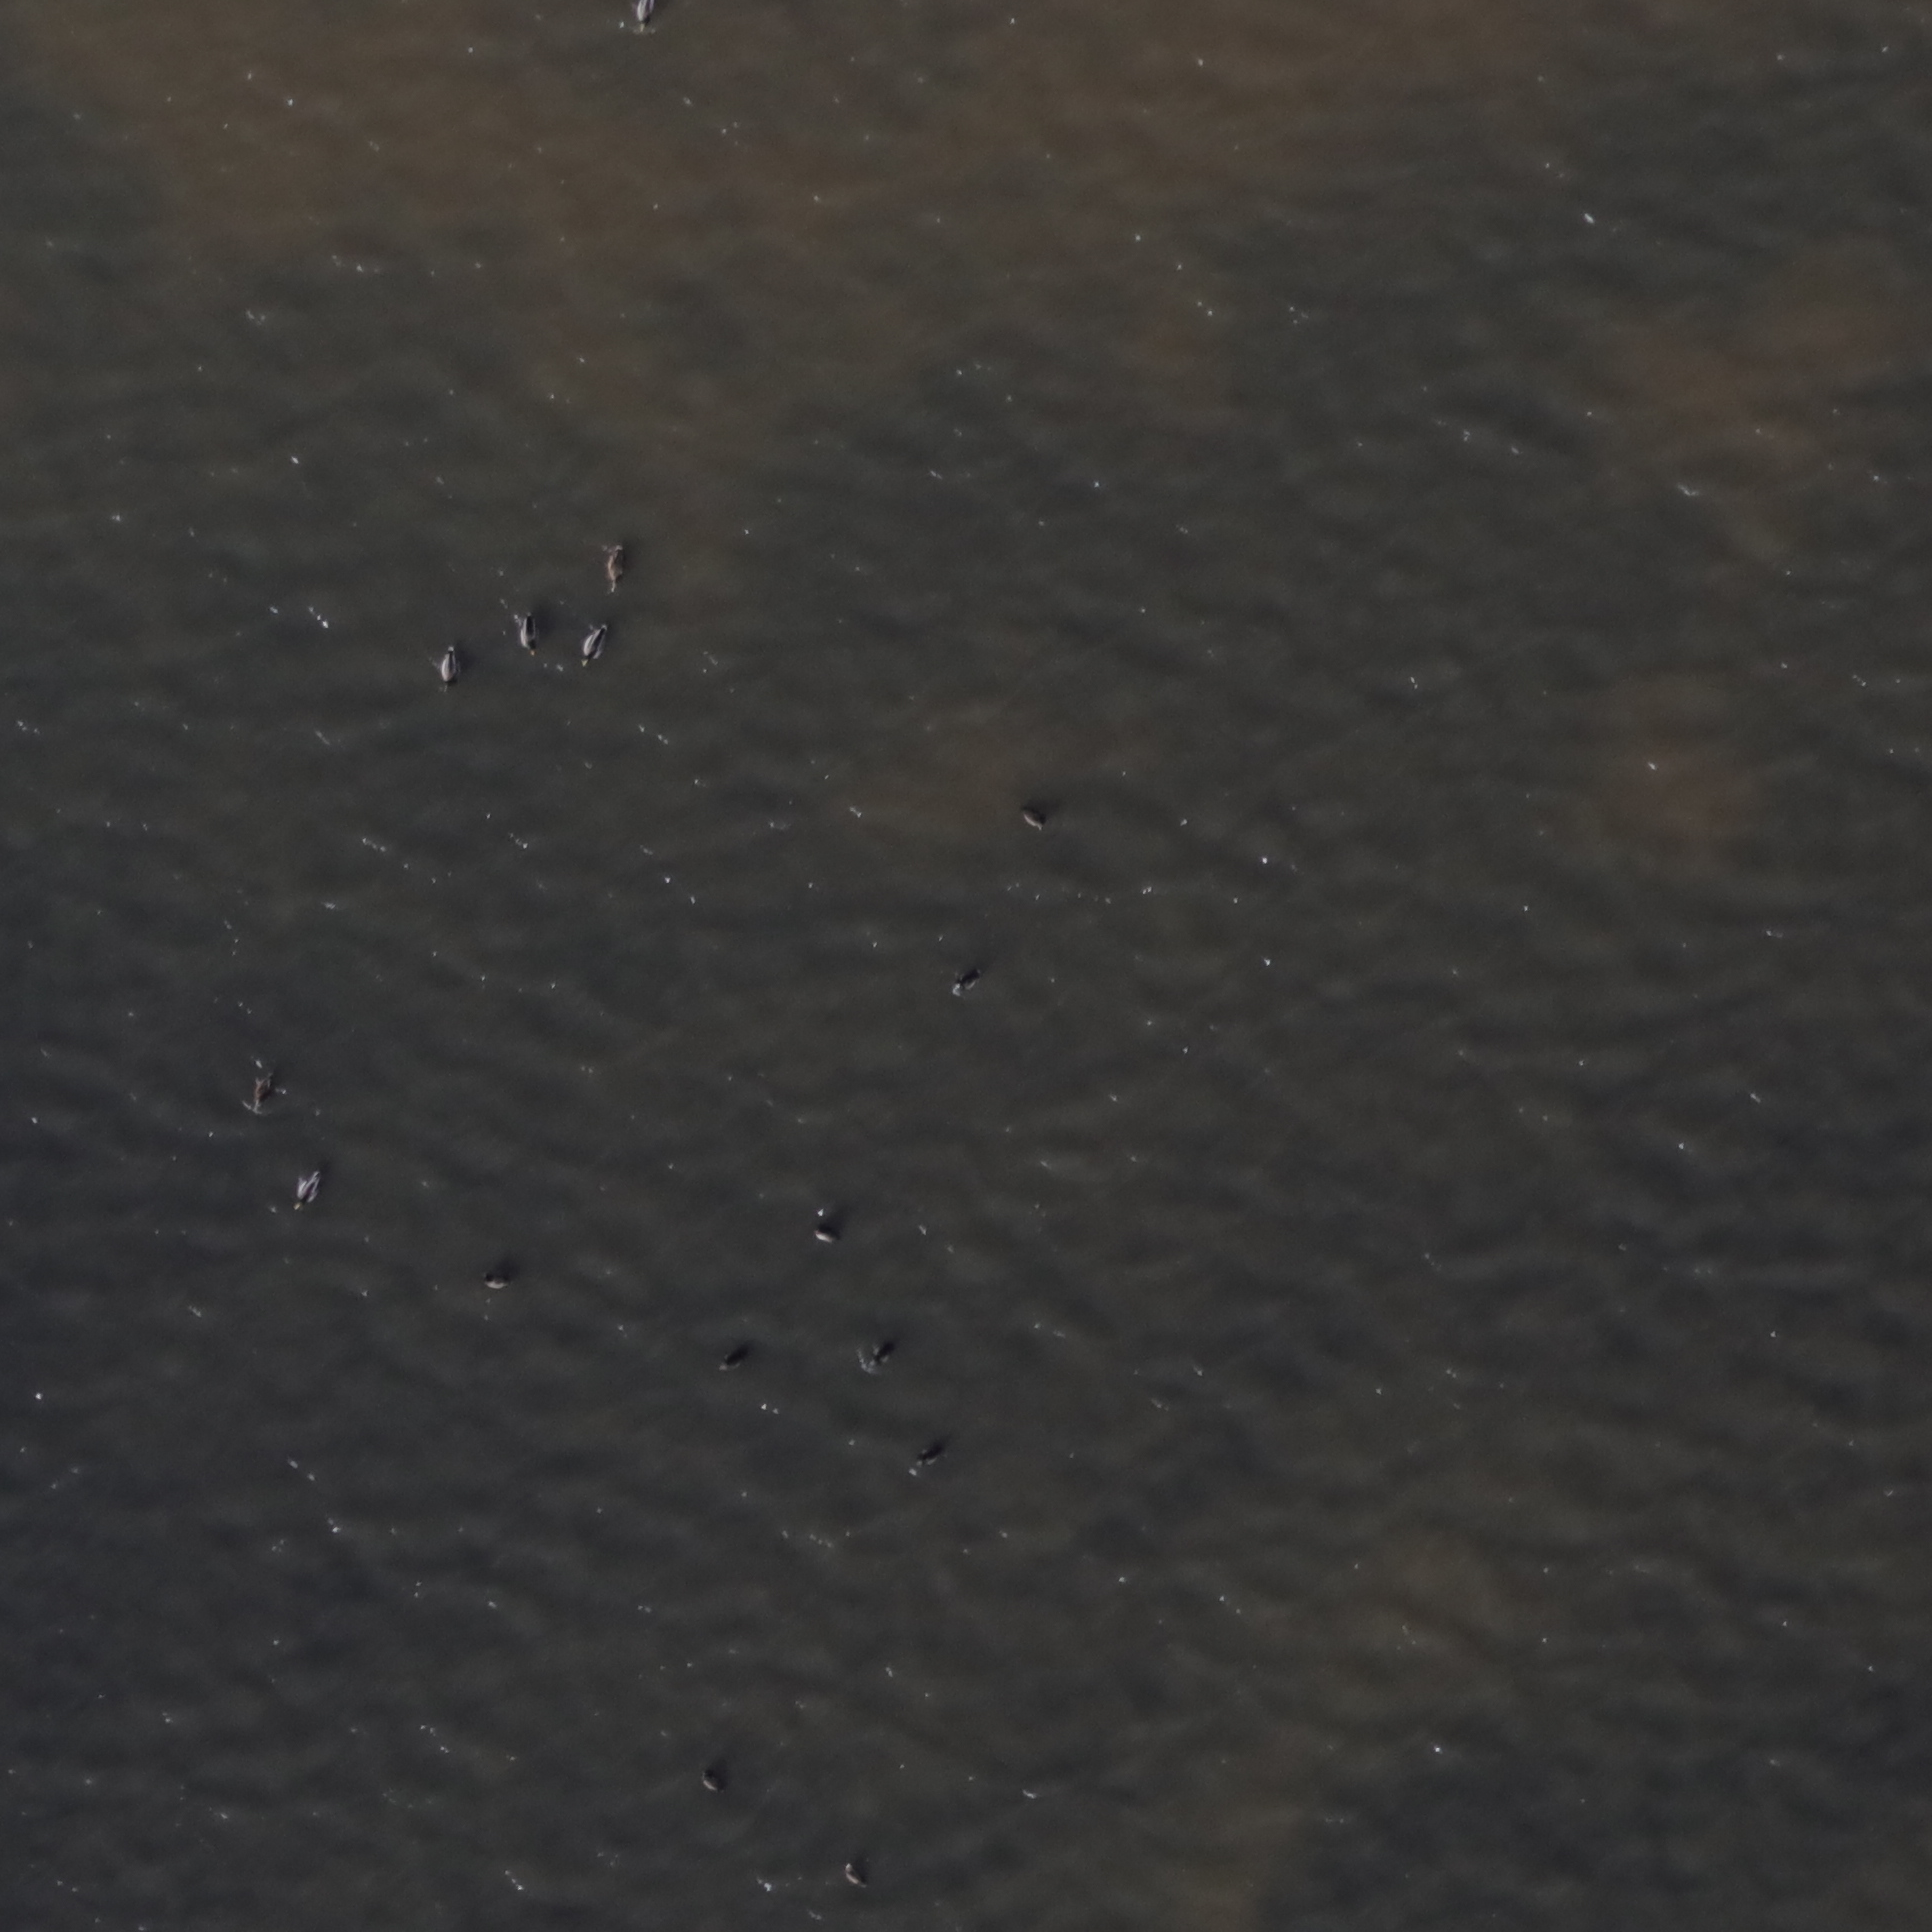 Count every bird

16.